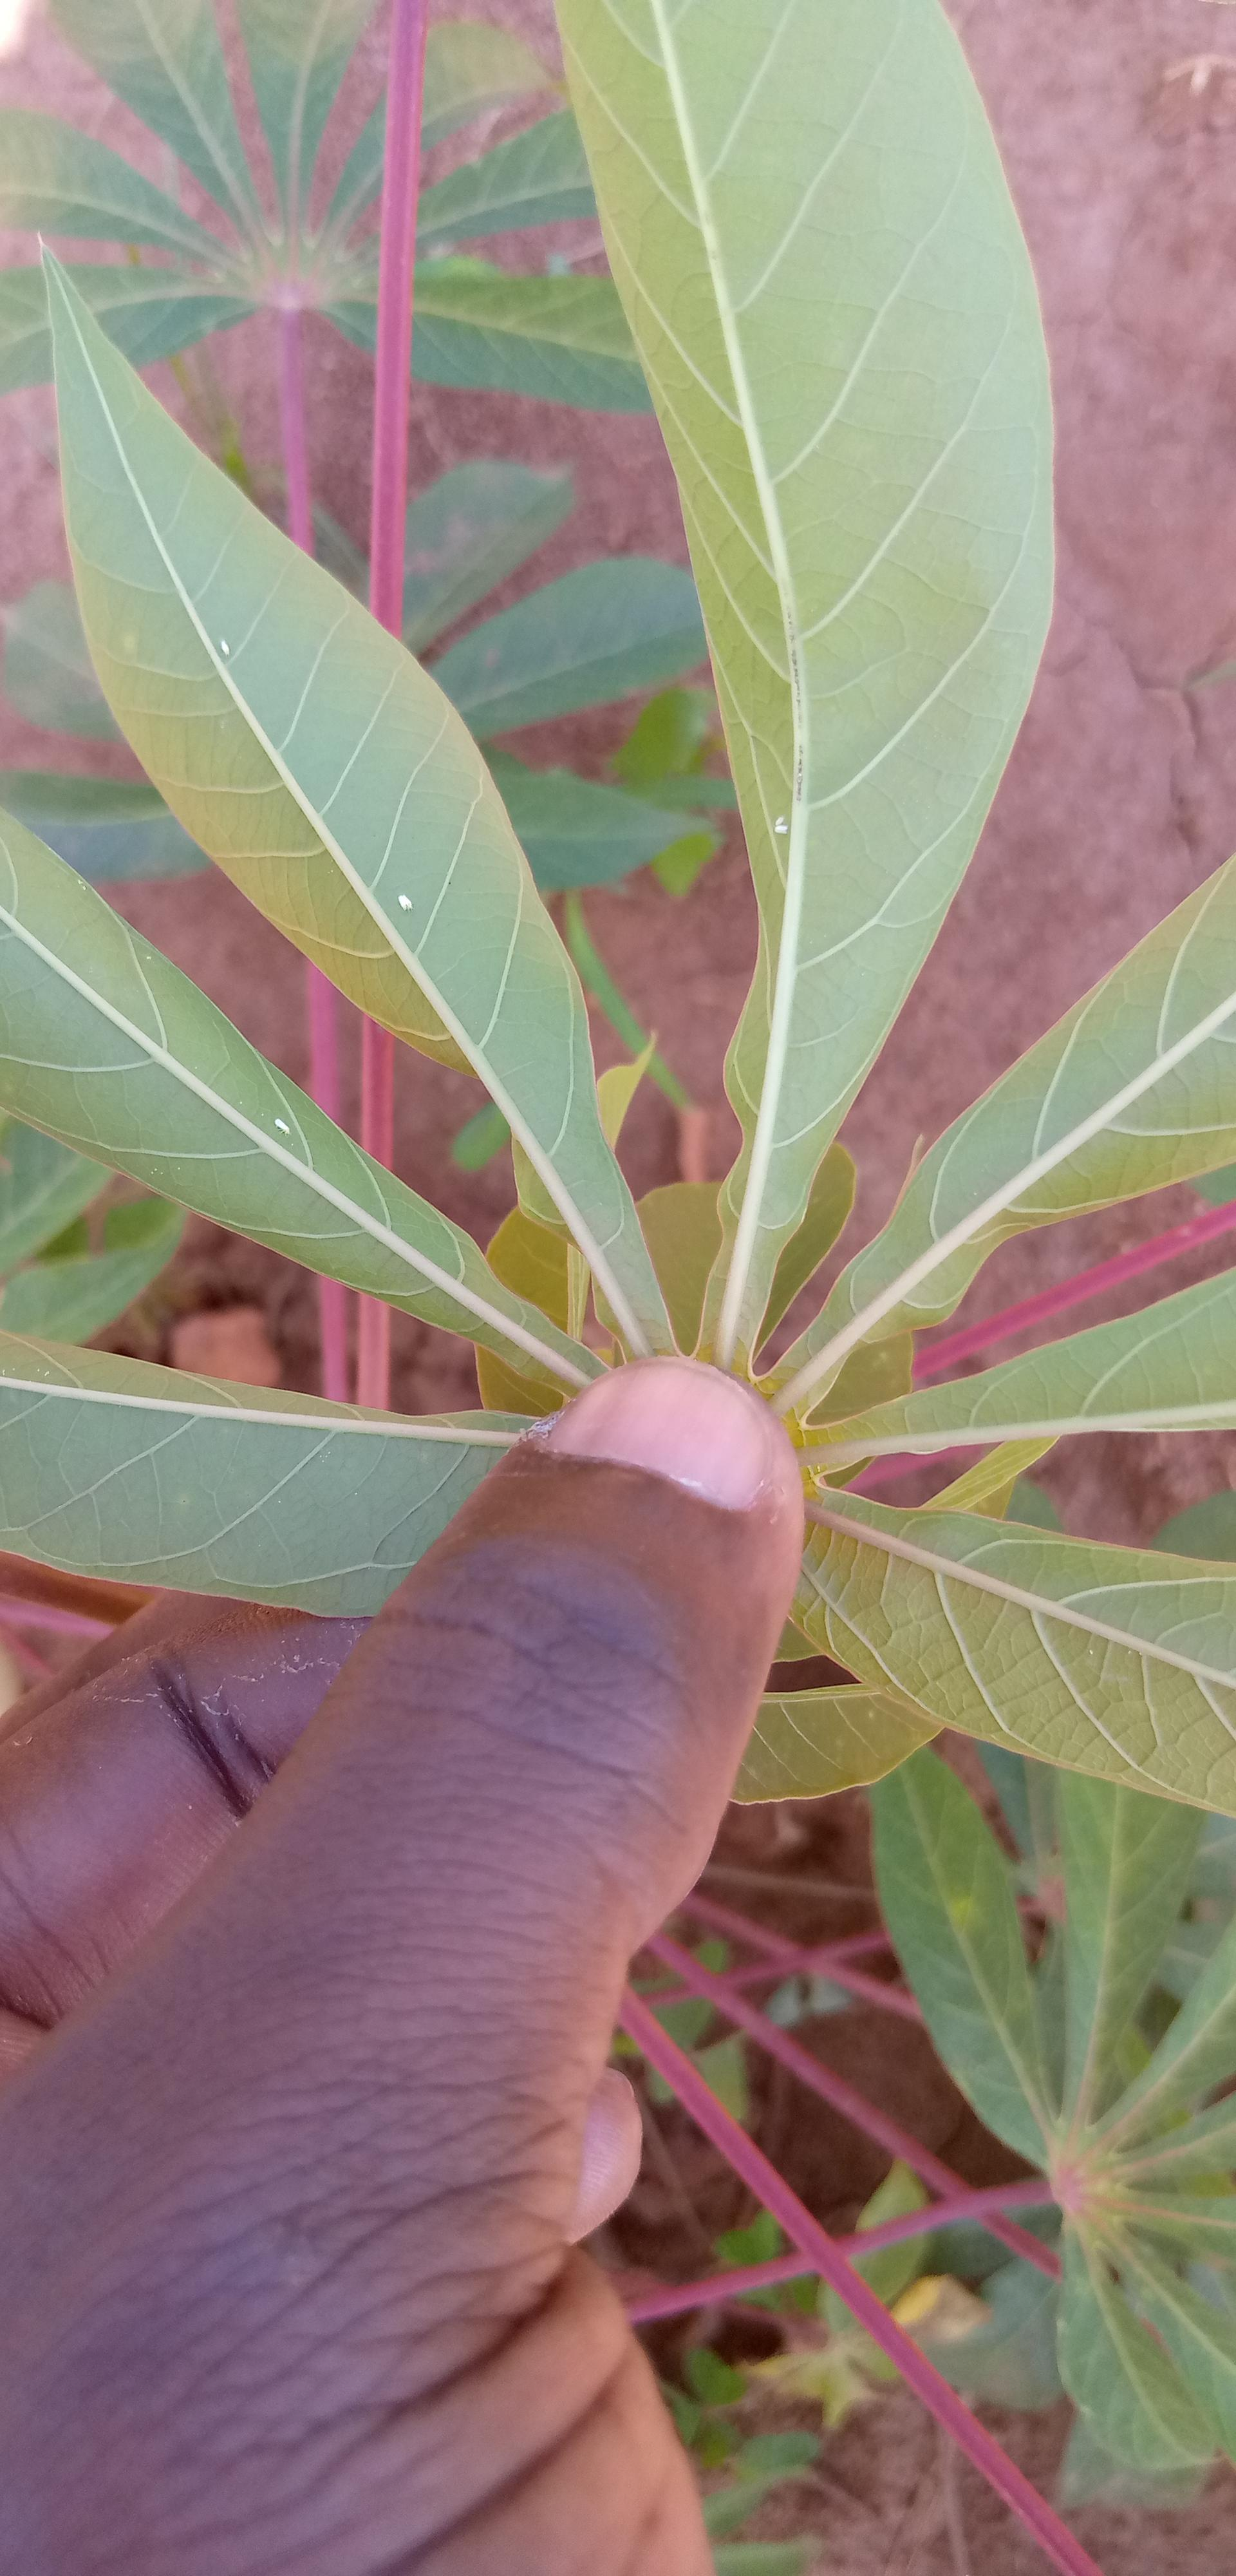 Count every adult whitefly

6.